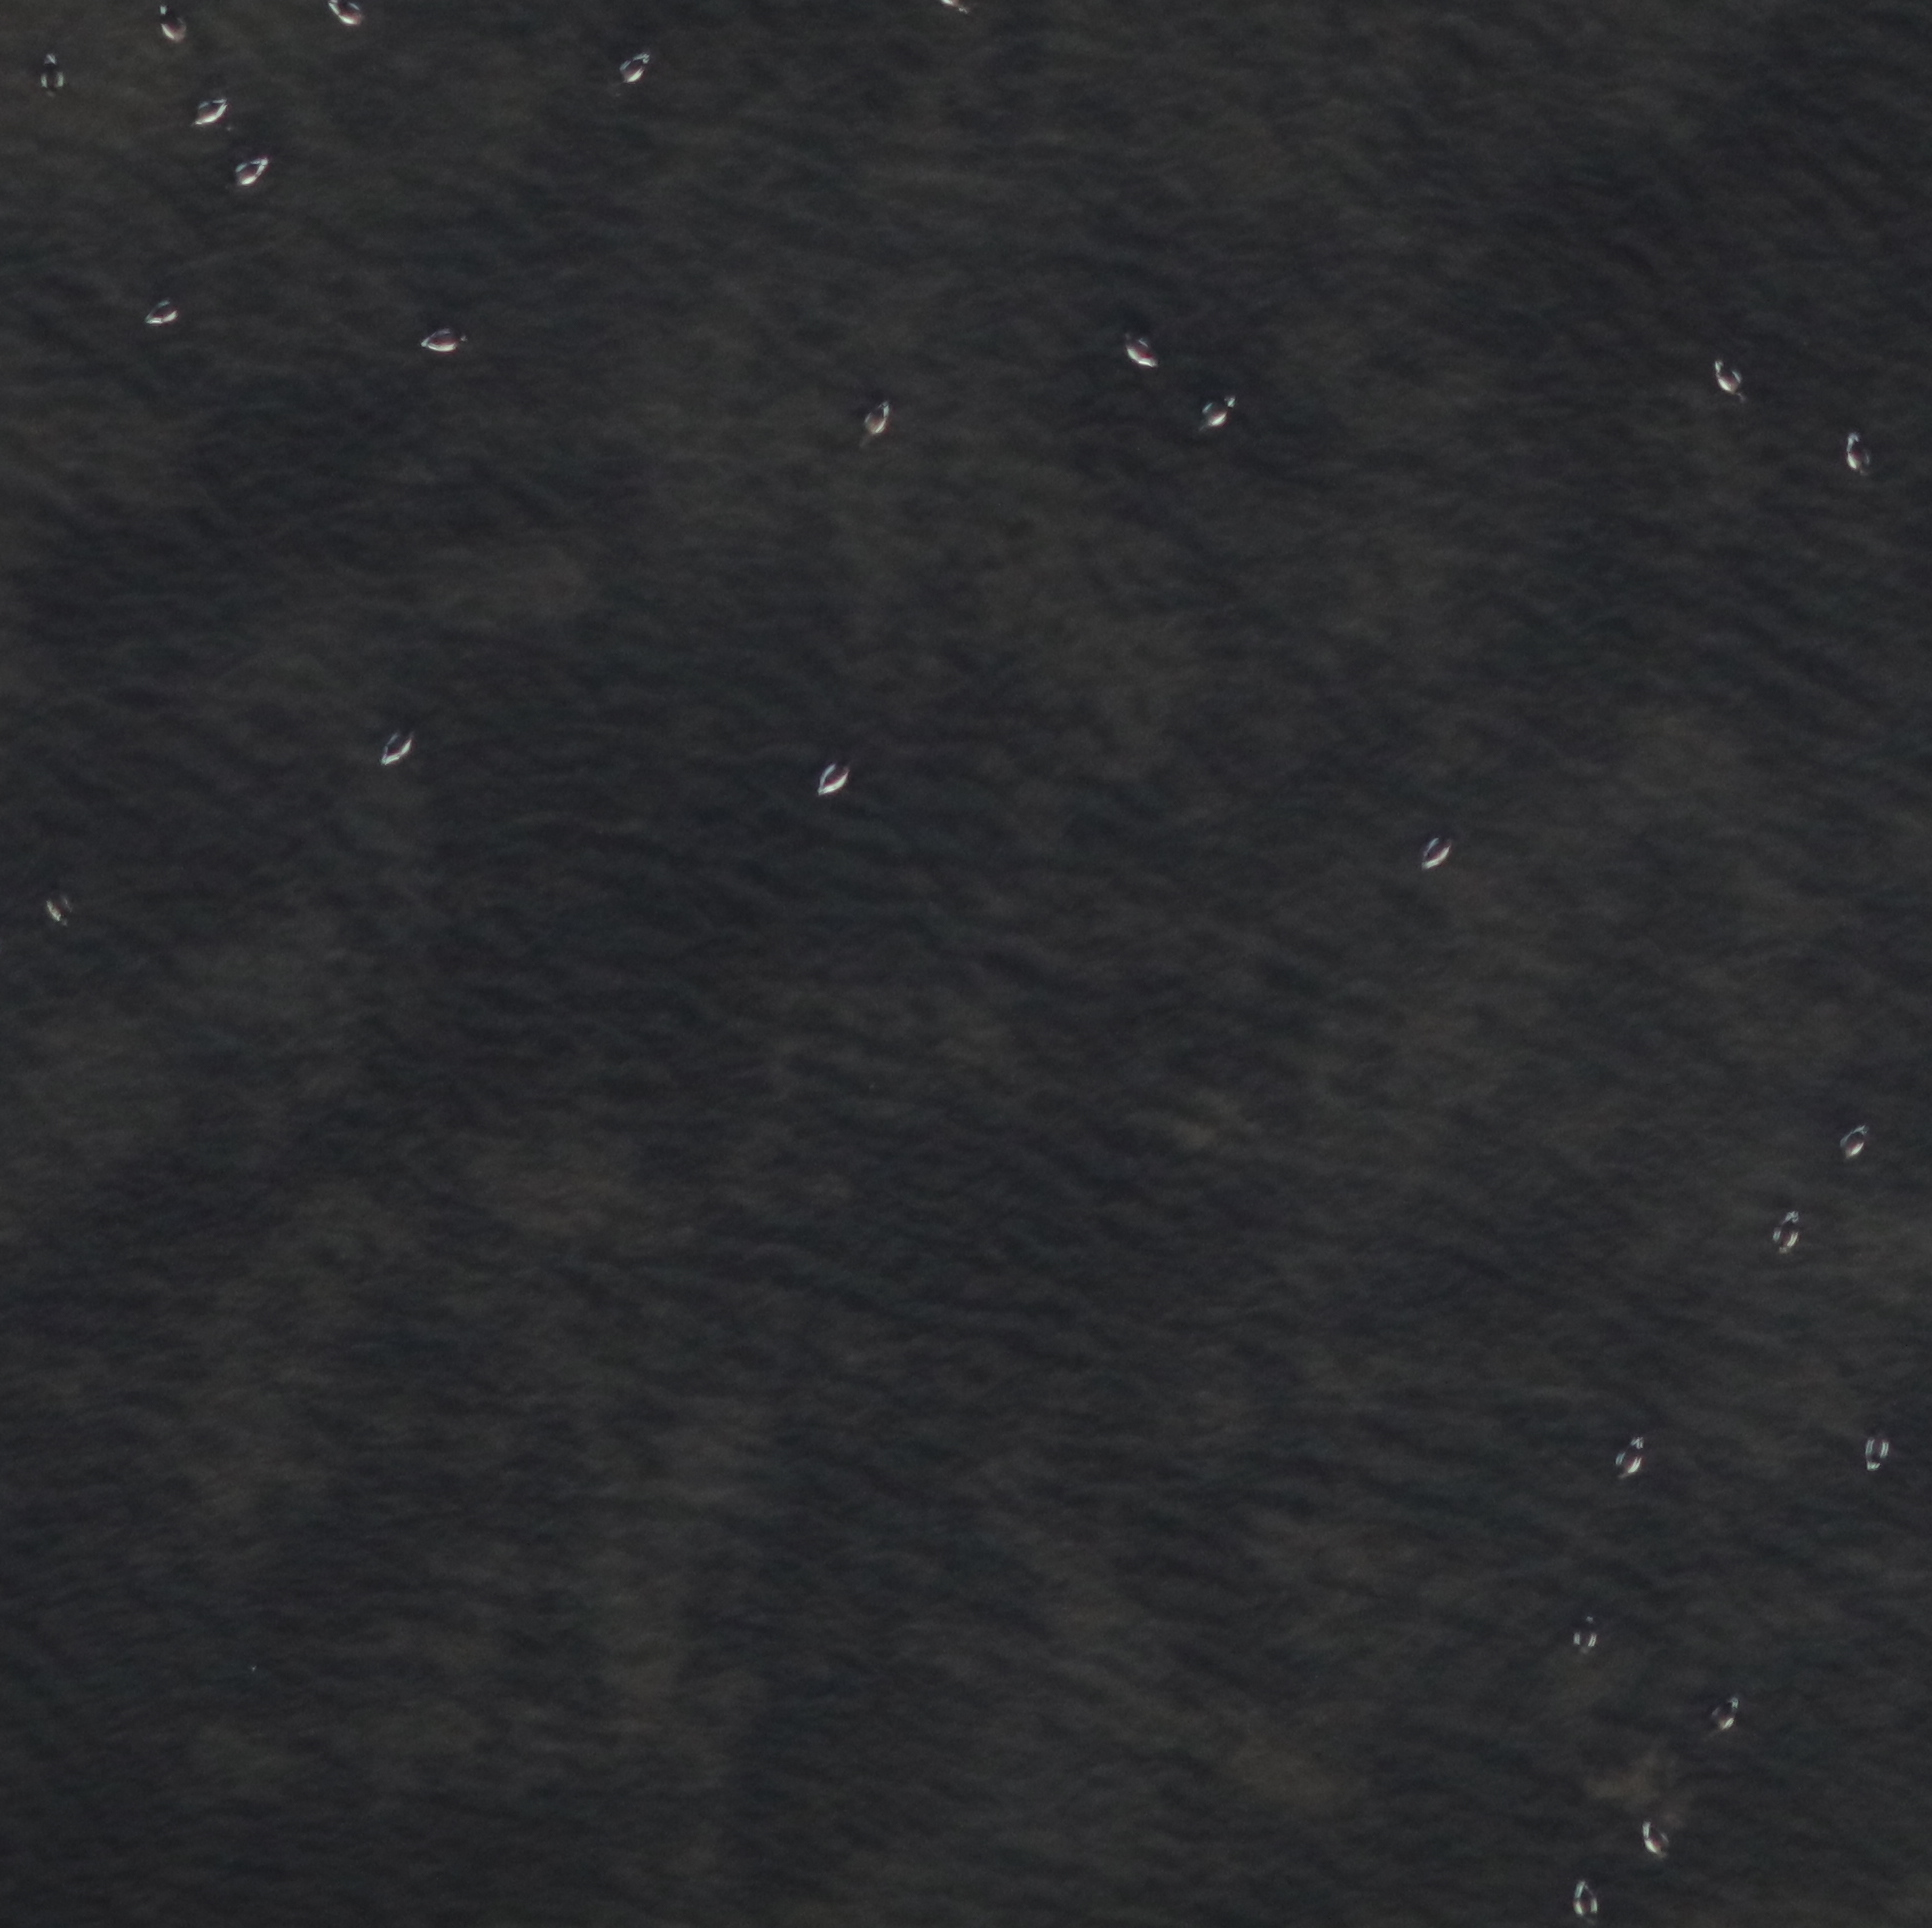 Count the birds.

25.